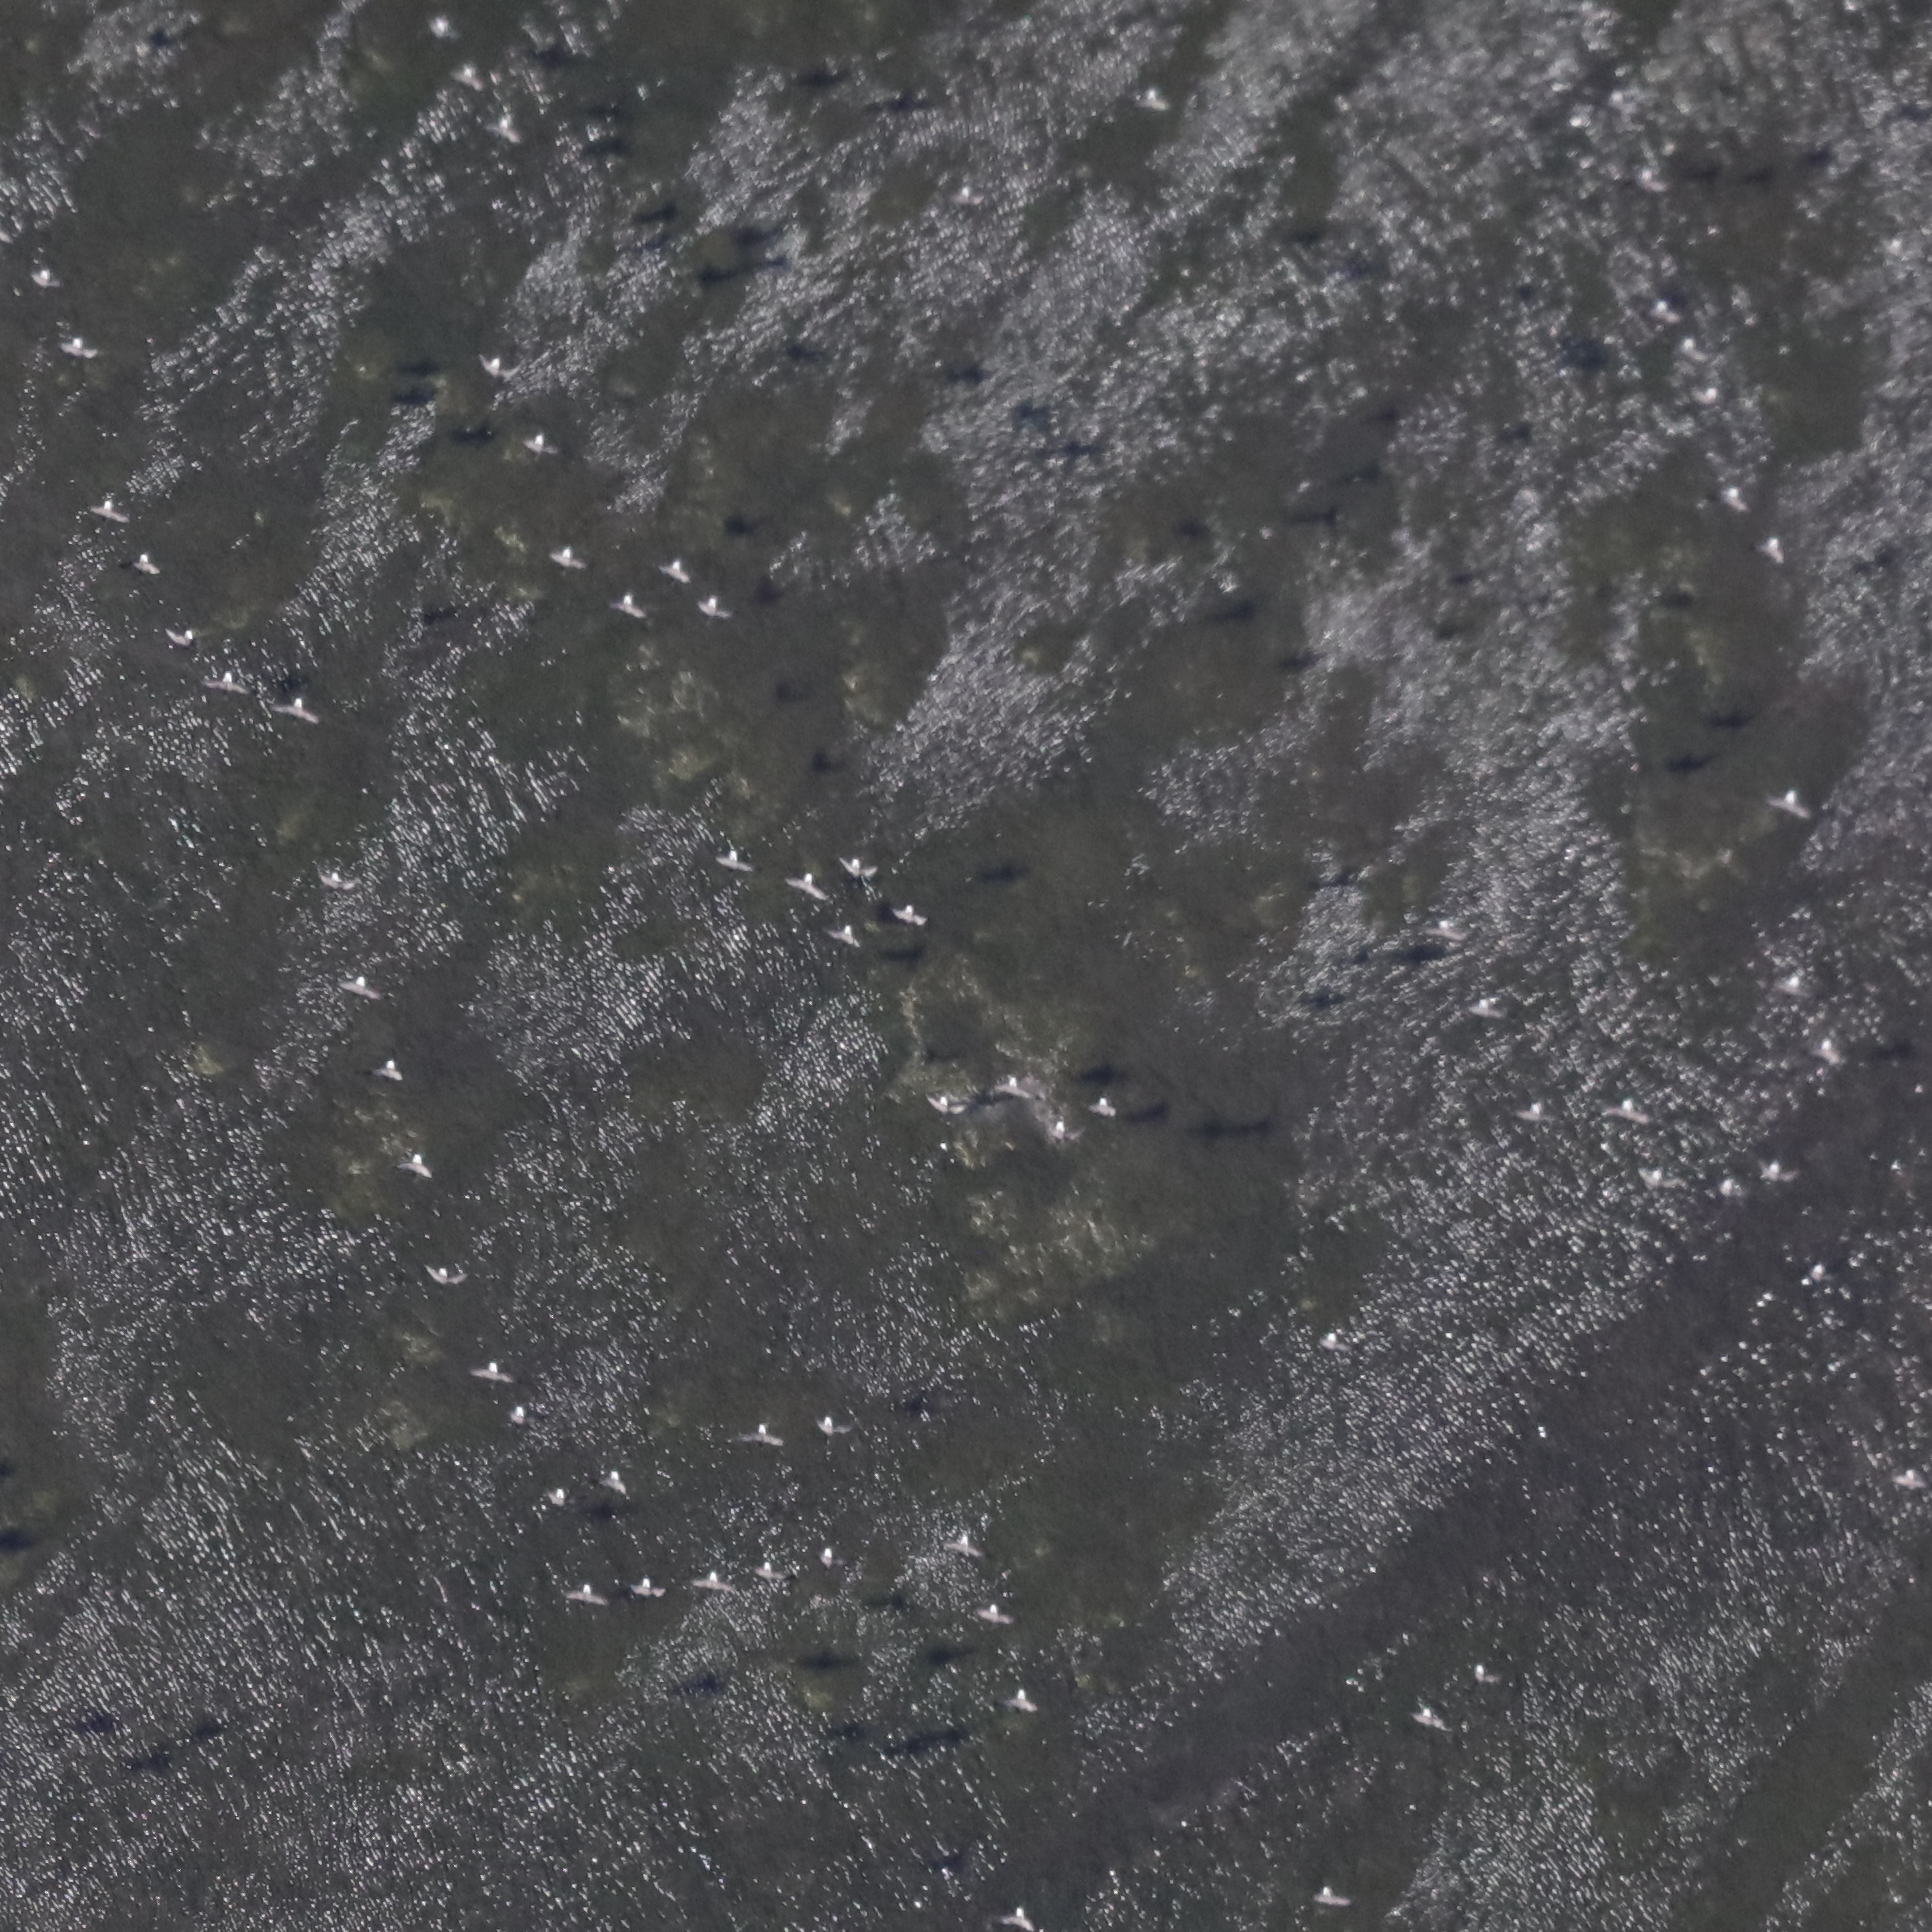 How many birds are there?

69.